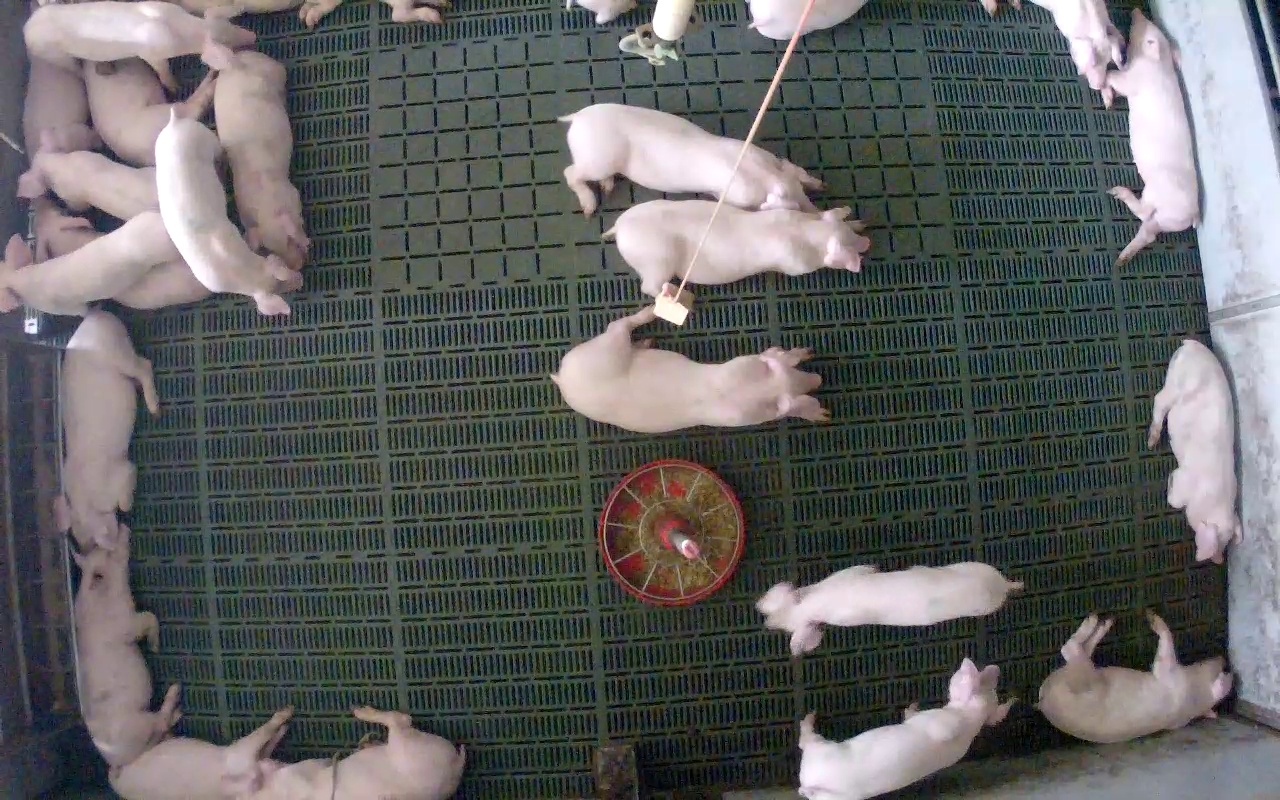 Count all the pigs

23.